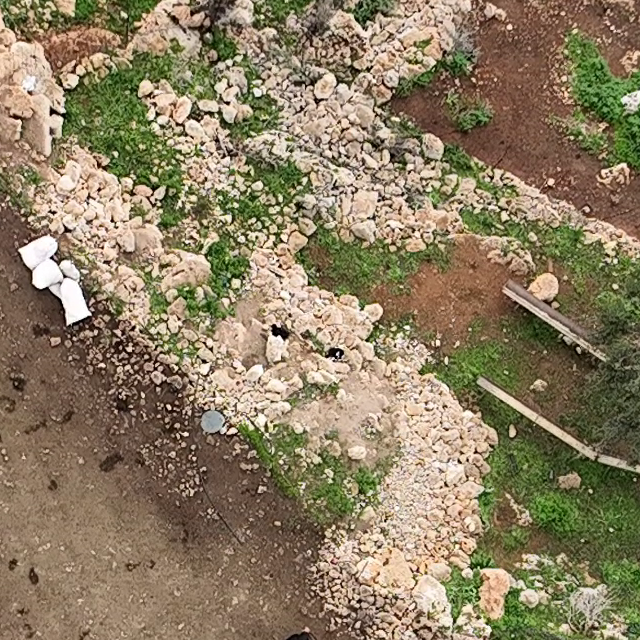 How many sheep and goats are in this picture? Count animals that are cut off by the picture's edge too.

0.